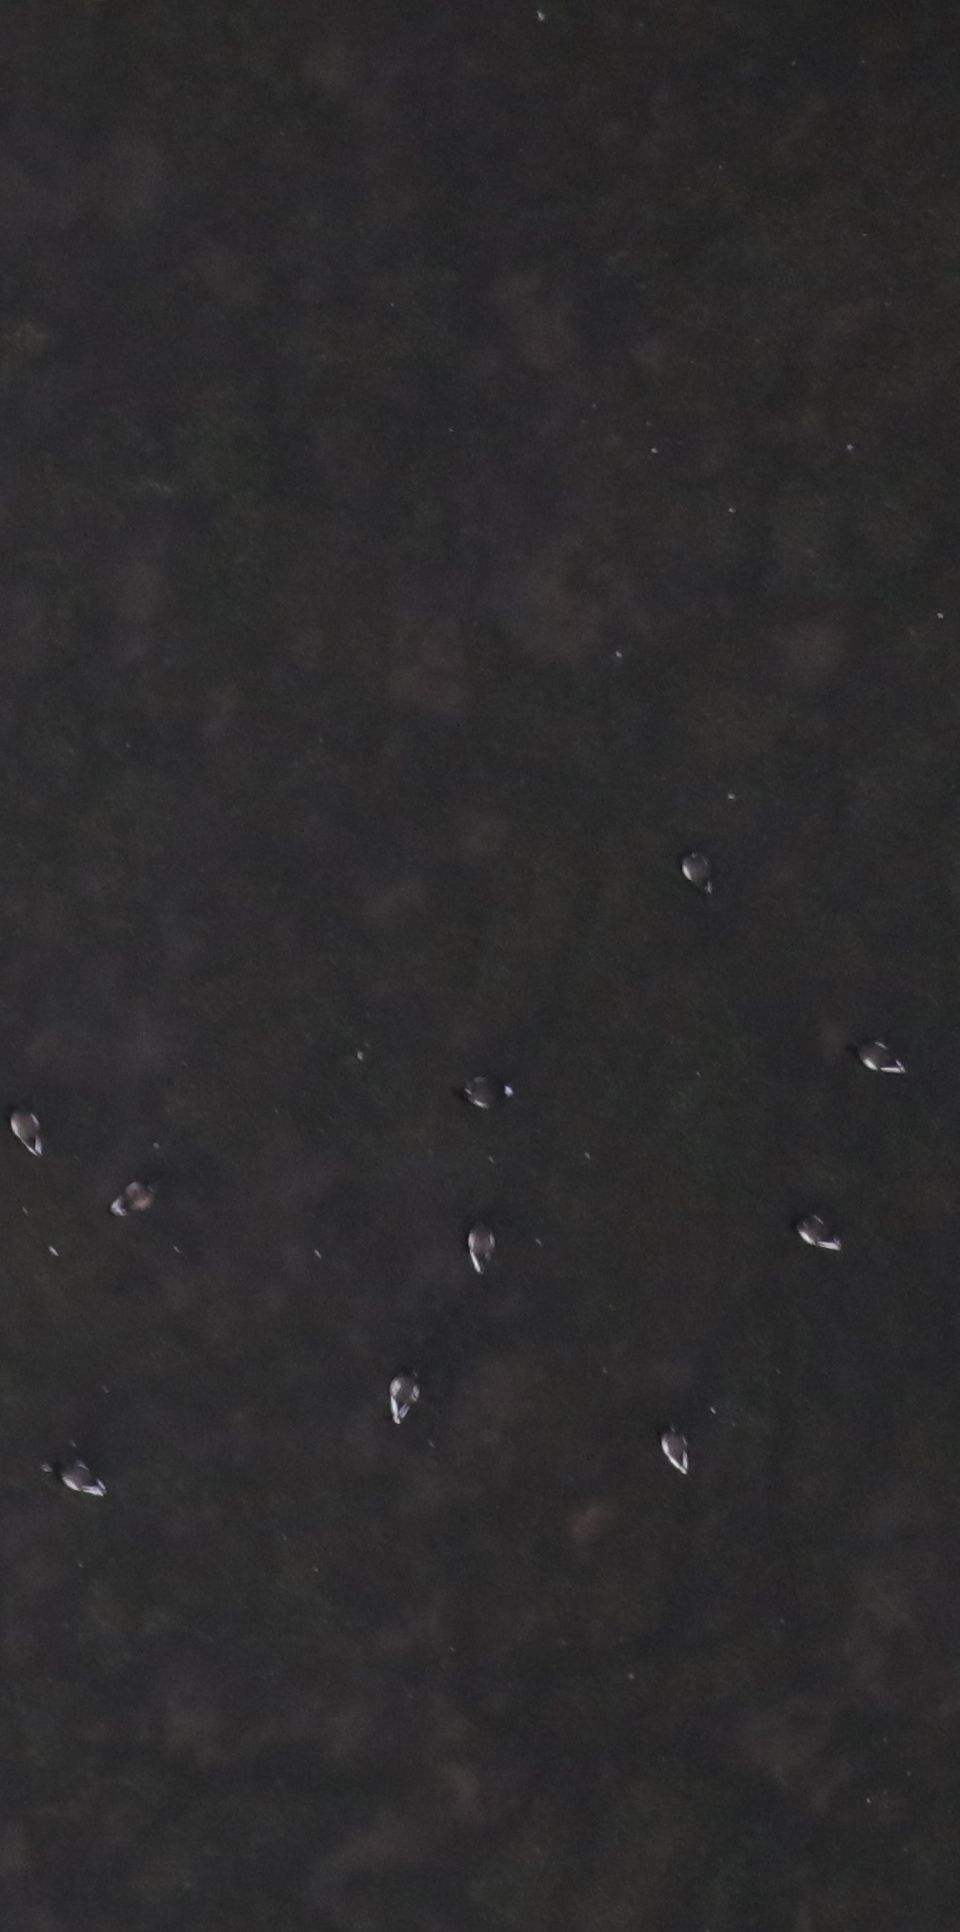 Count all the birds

10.